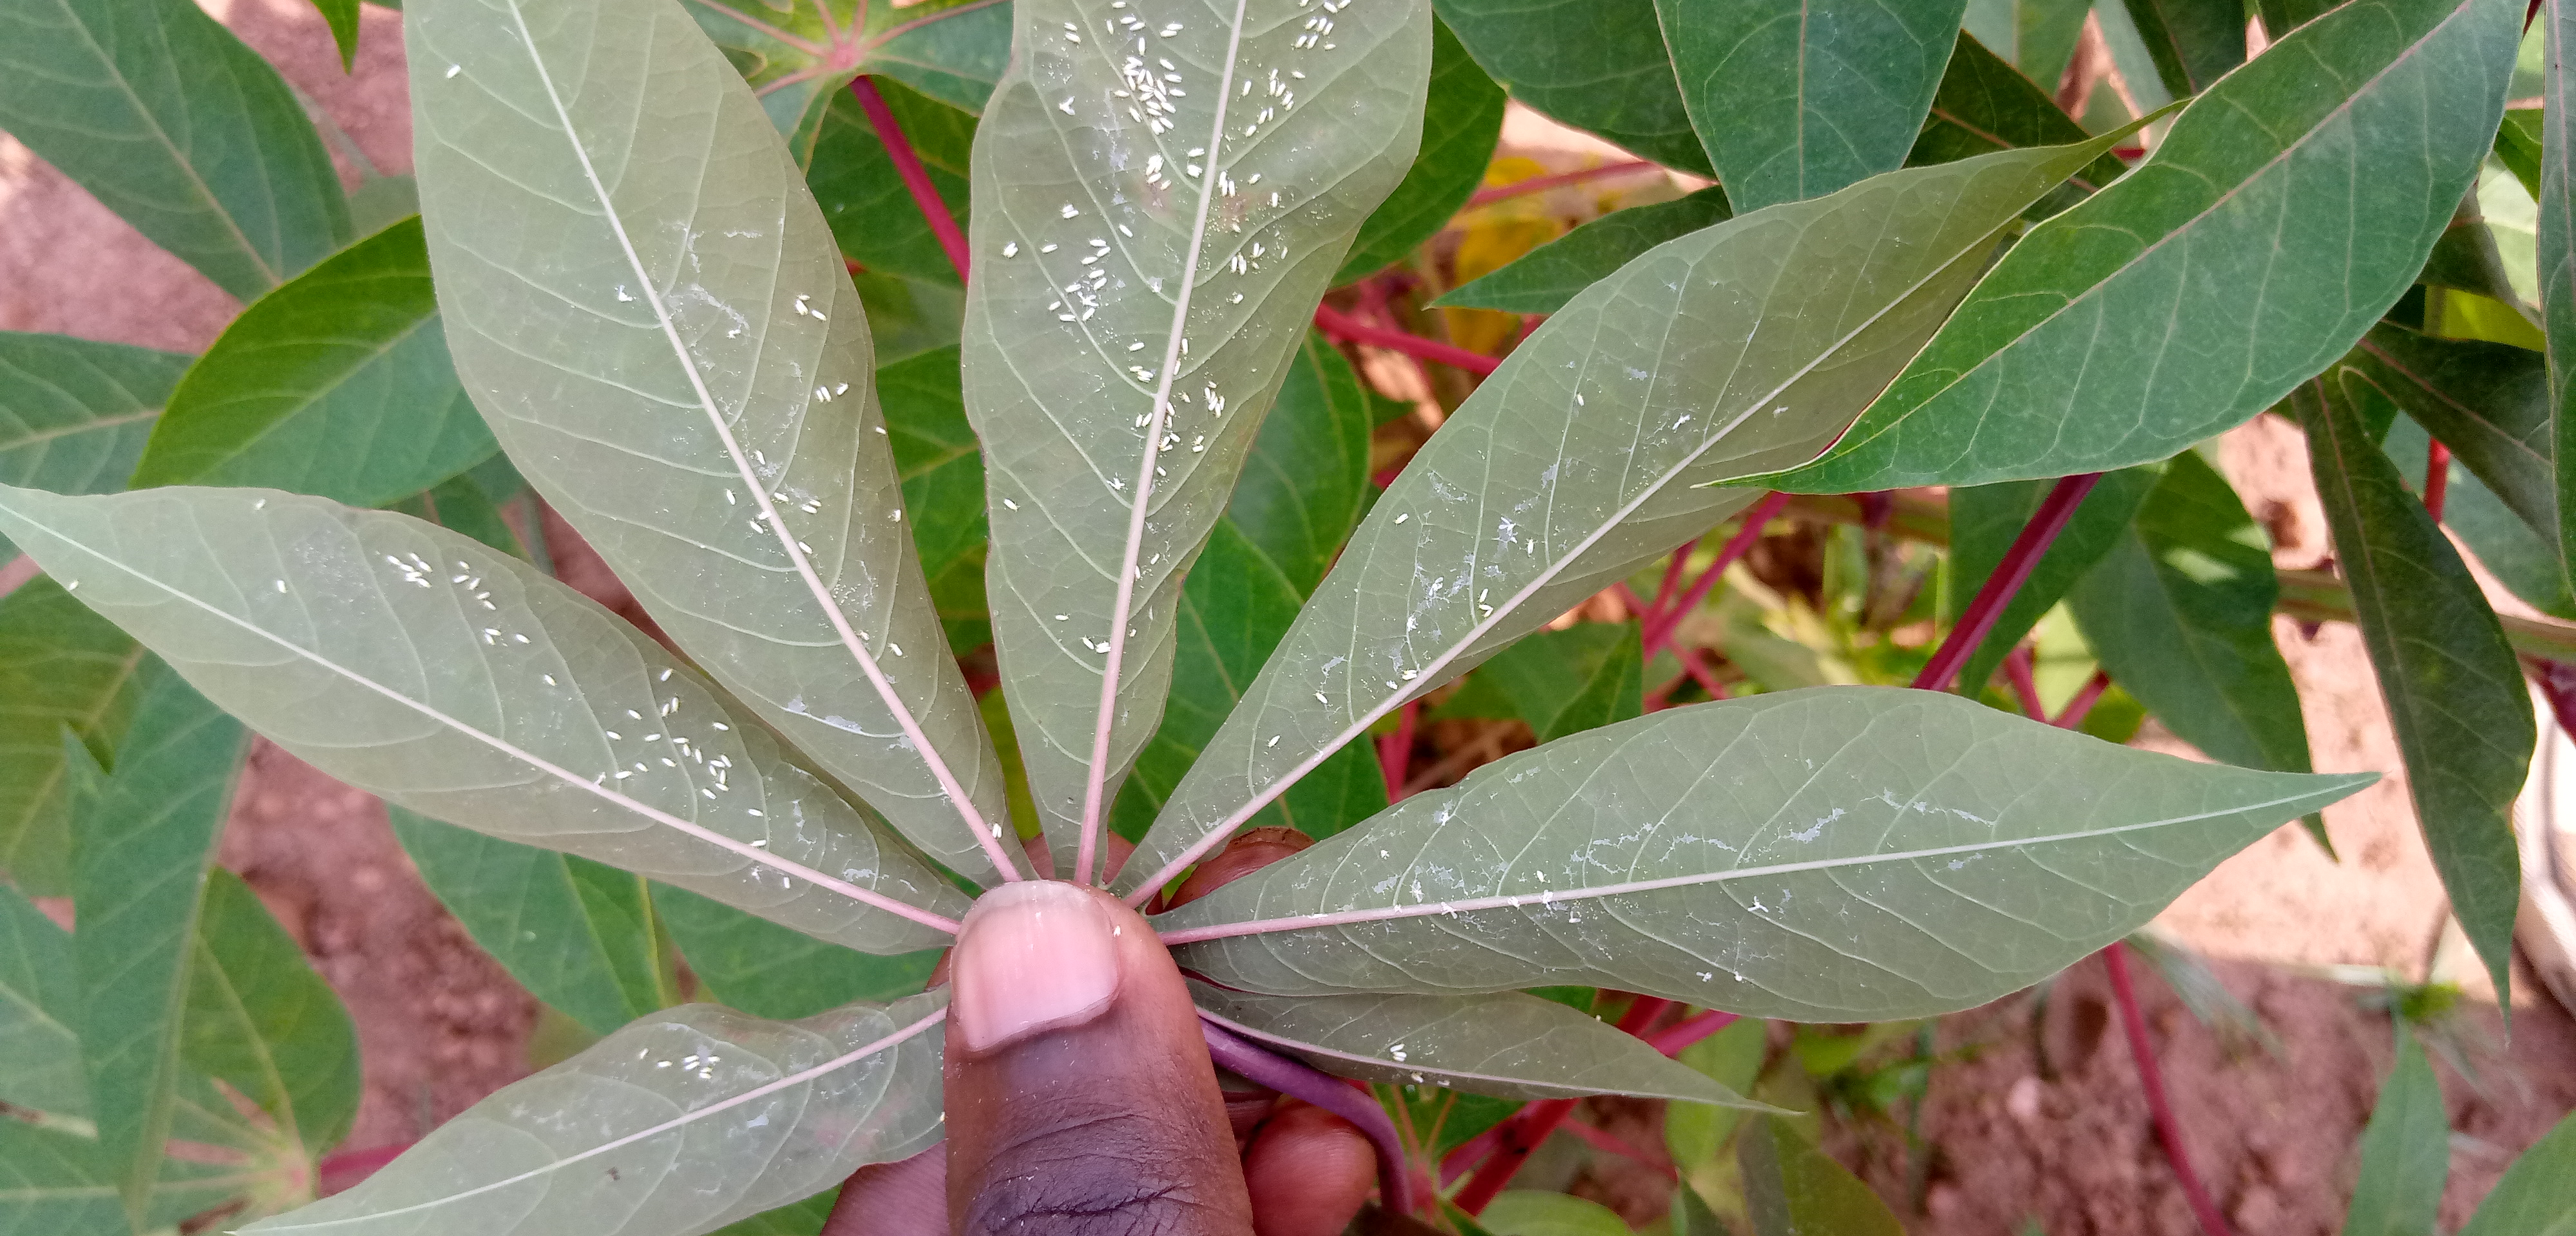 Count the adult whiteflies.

167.